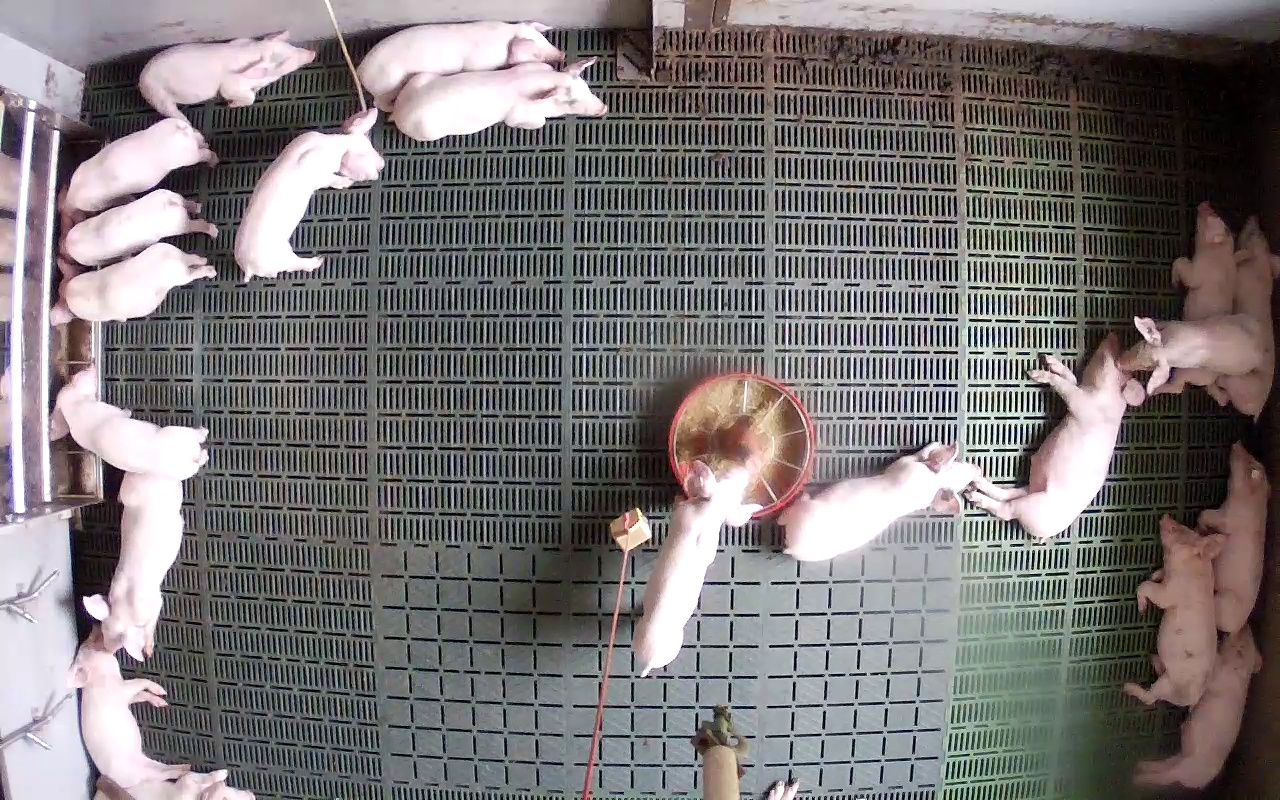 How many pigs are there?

20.